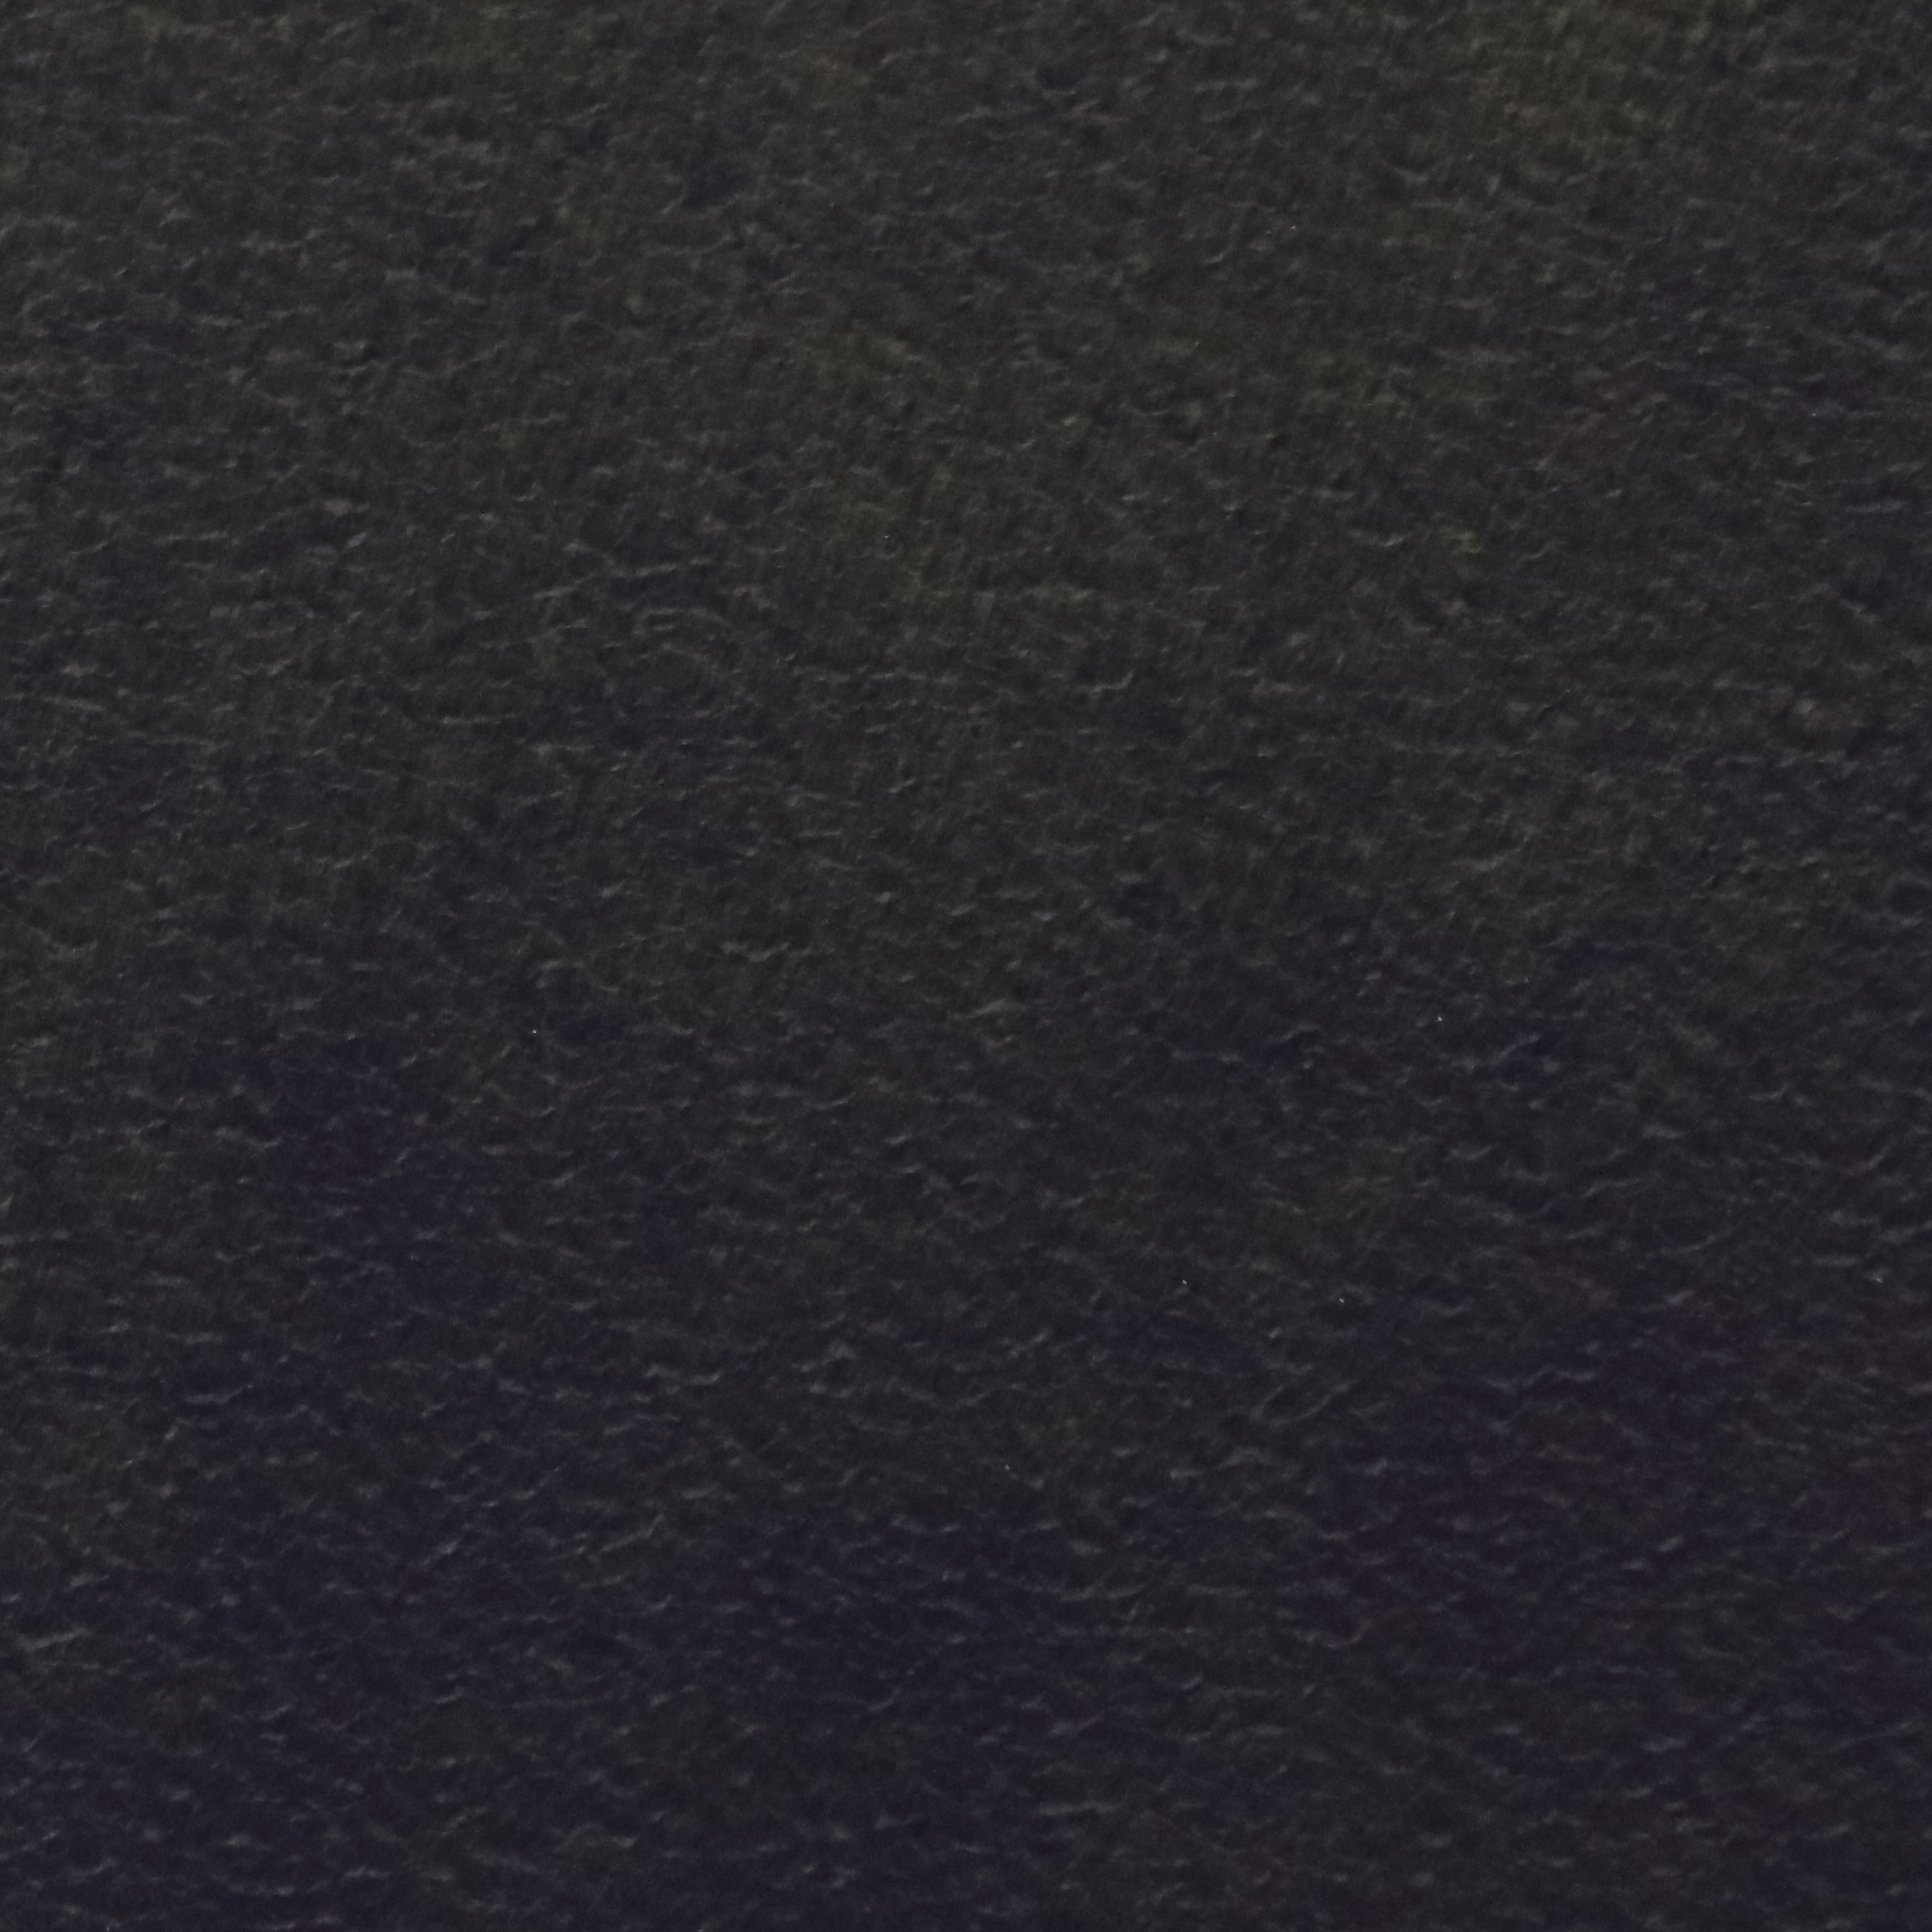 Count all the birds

0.